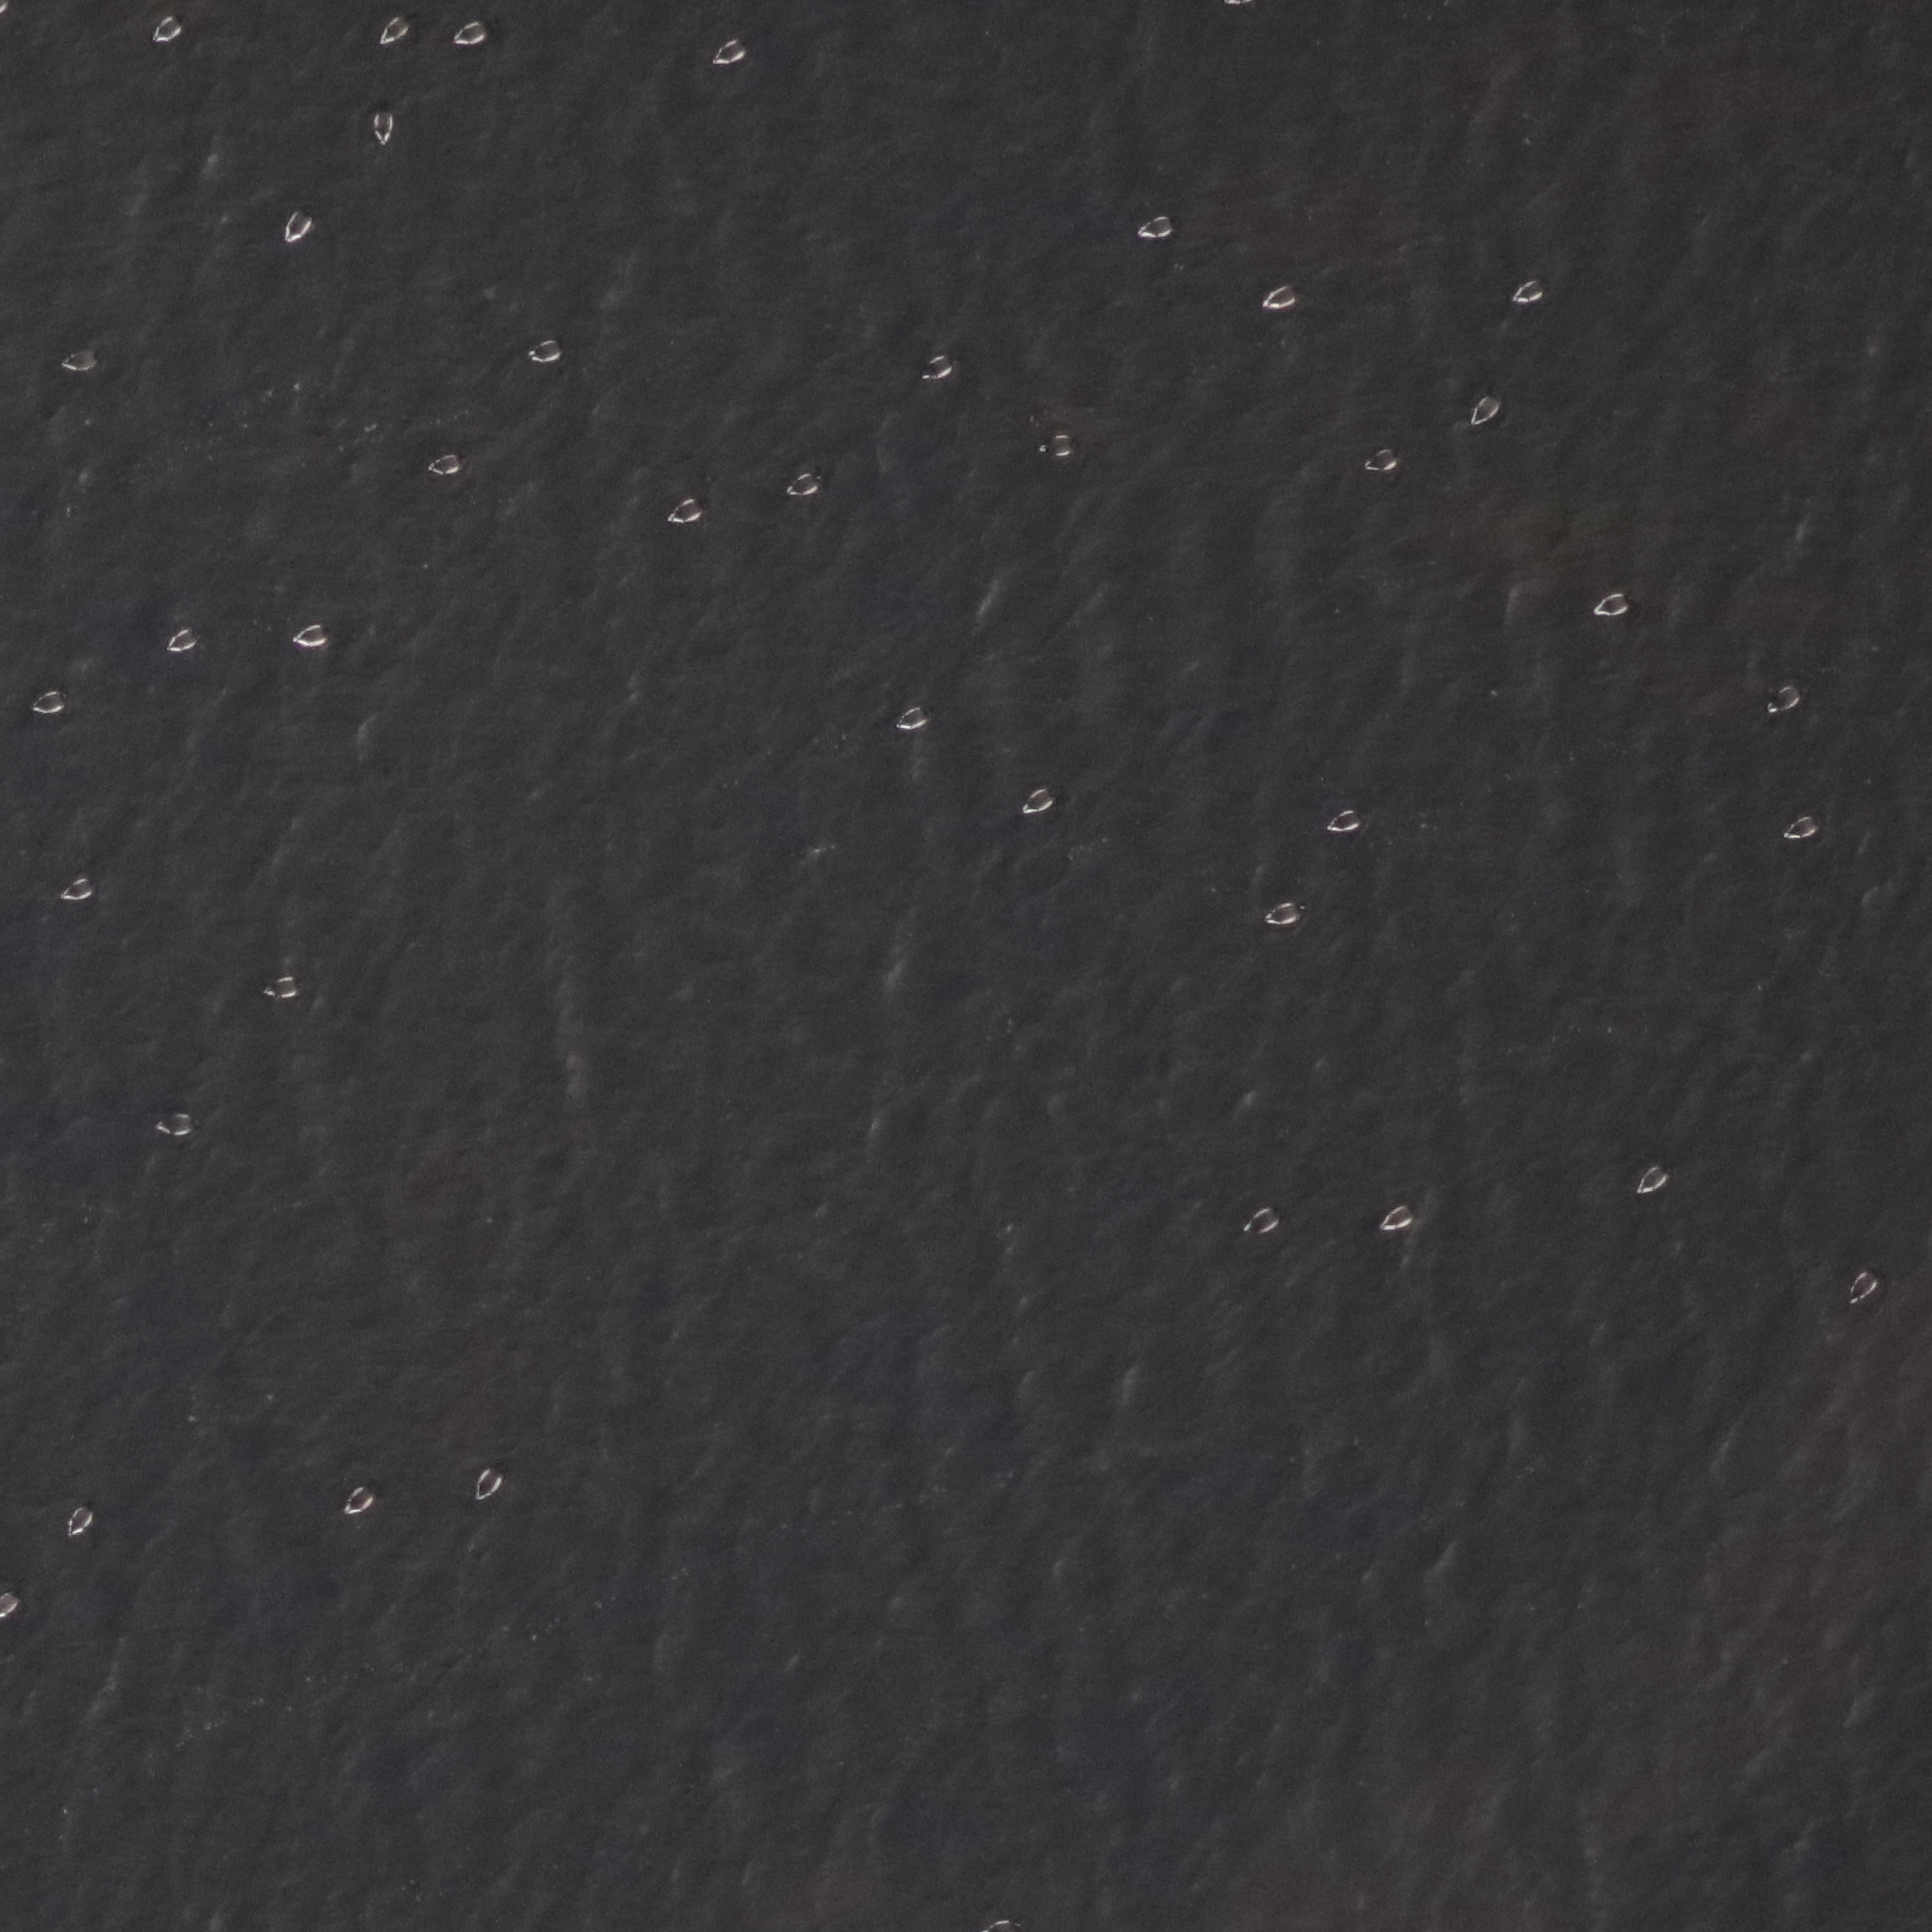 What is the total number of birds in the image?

40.